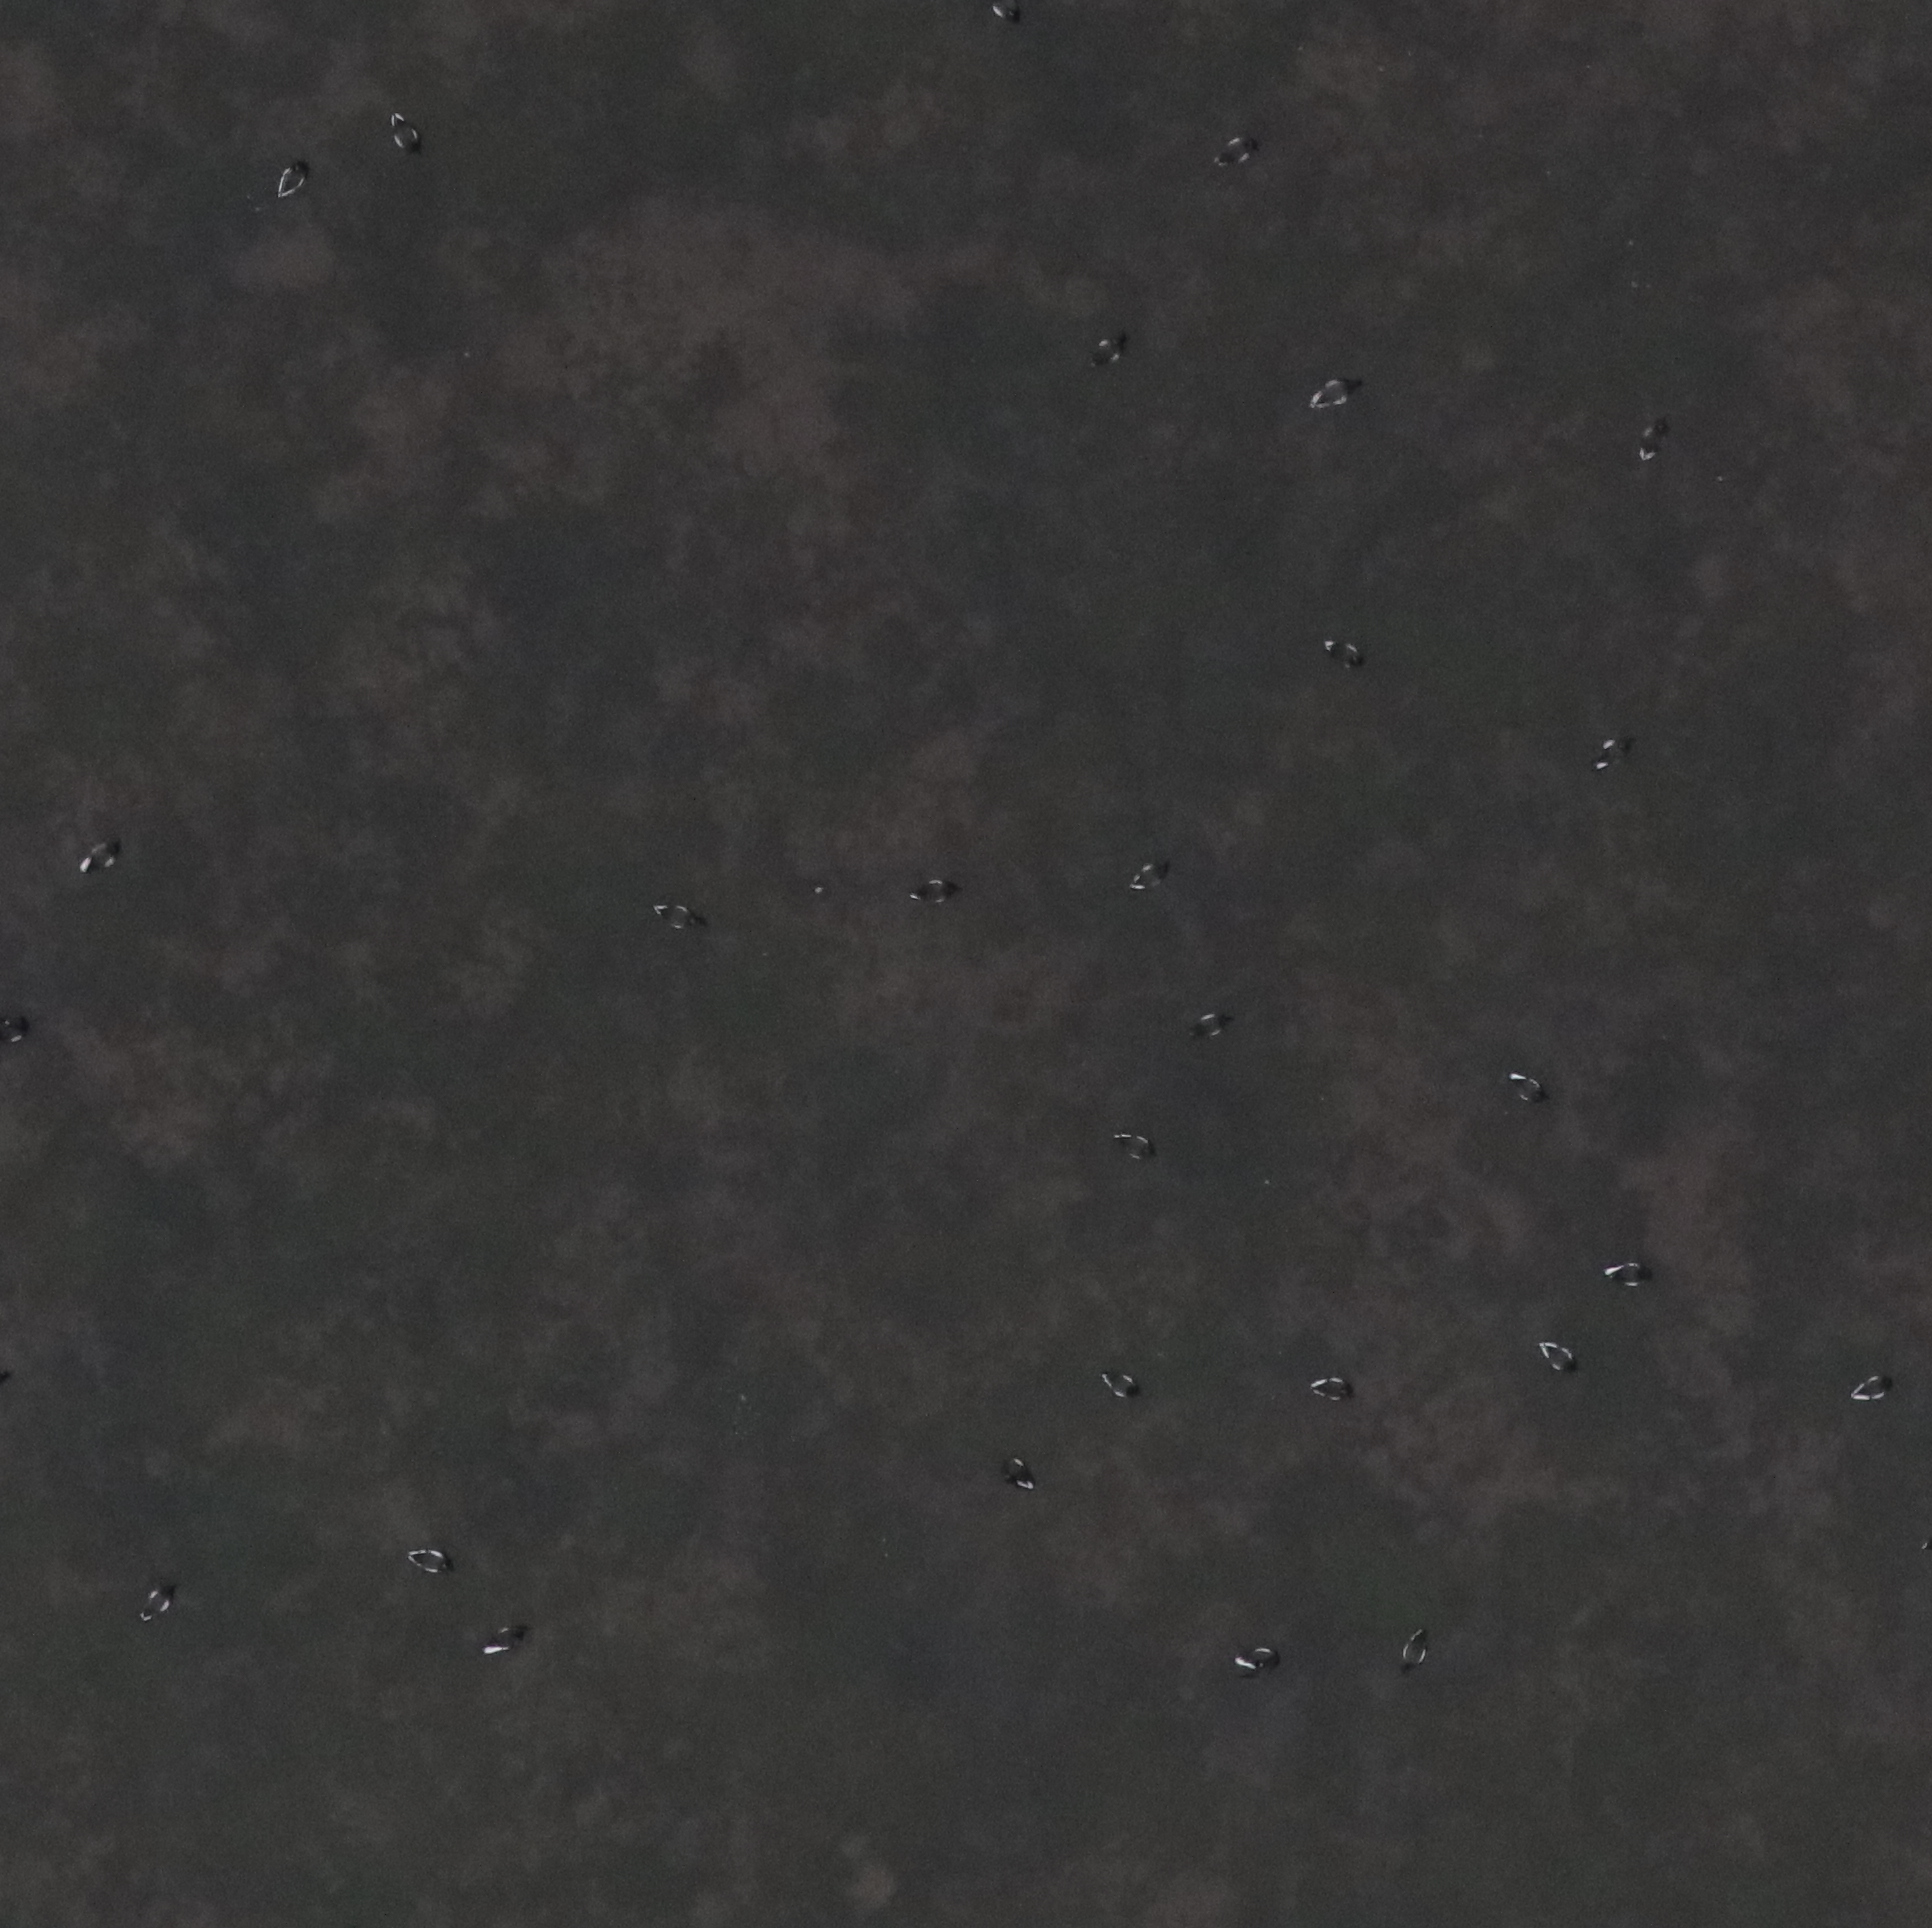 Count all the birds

28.